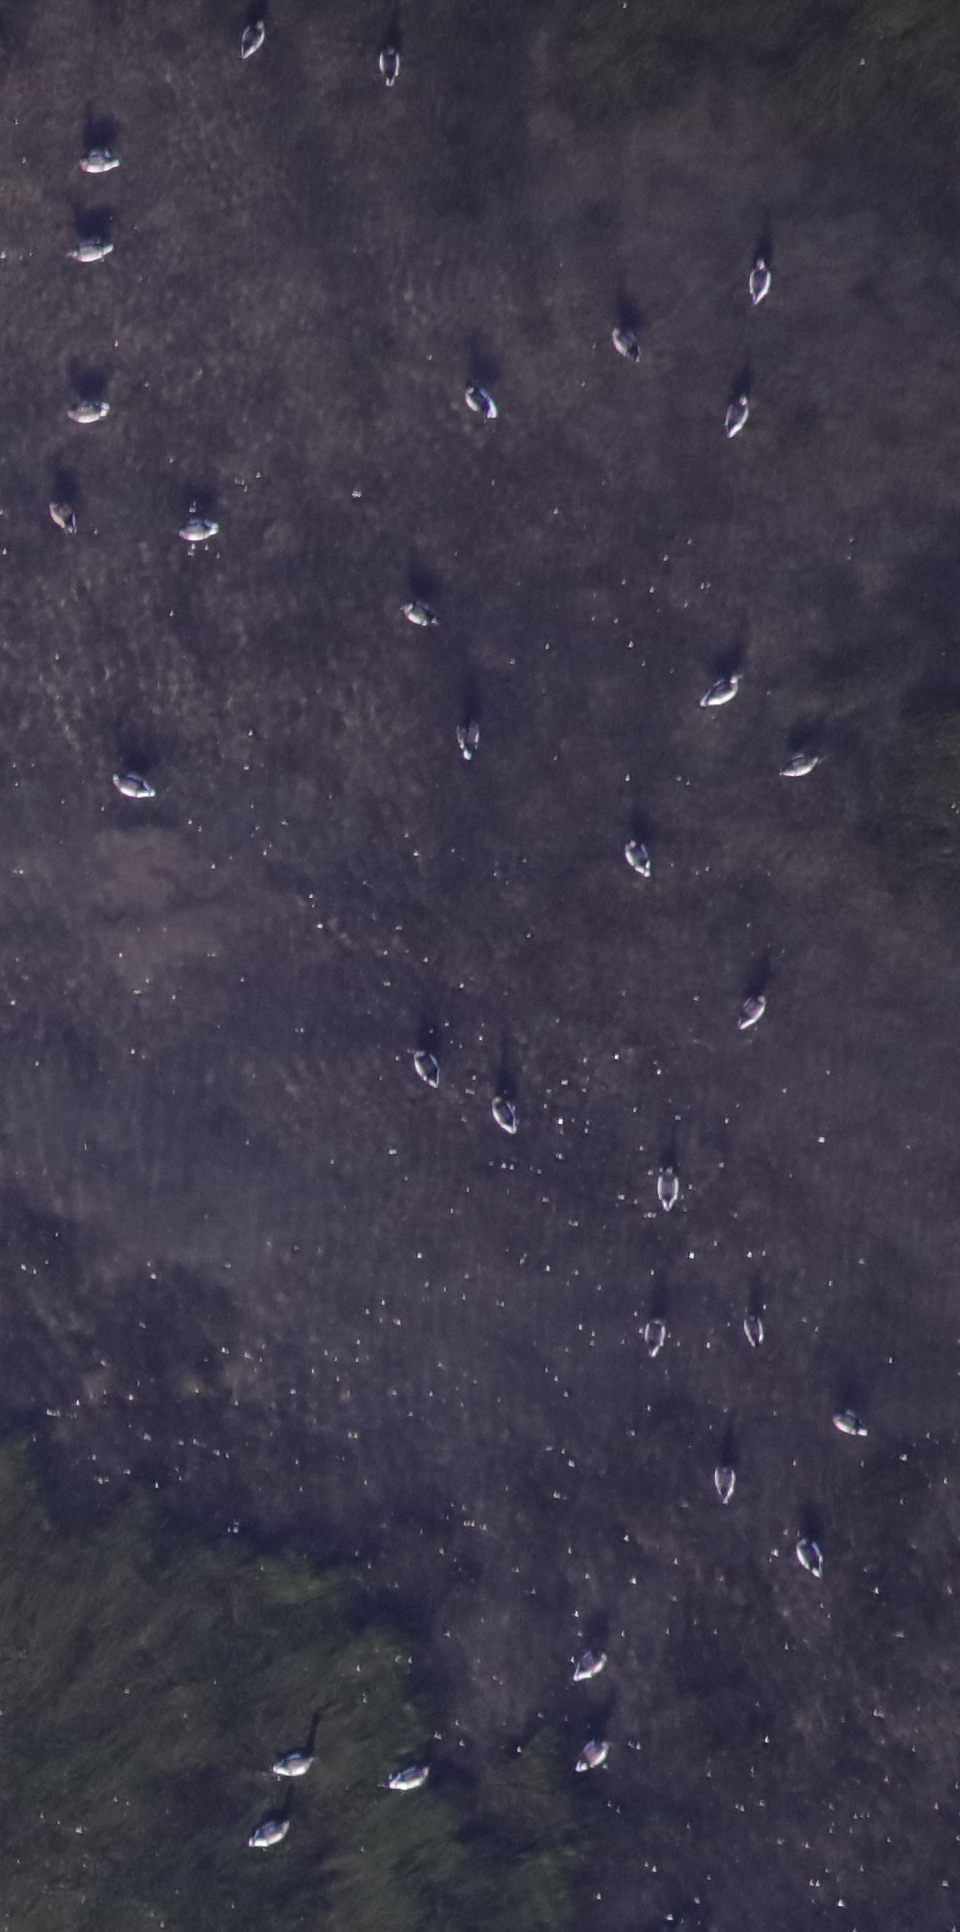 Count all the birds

31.